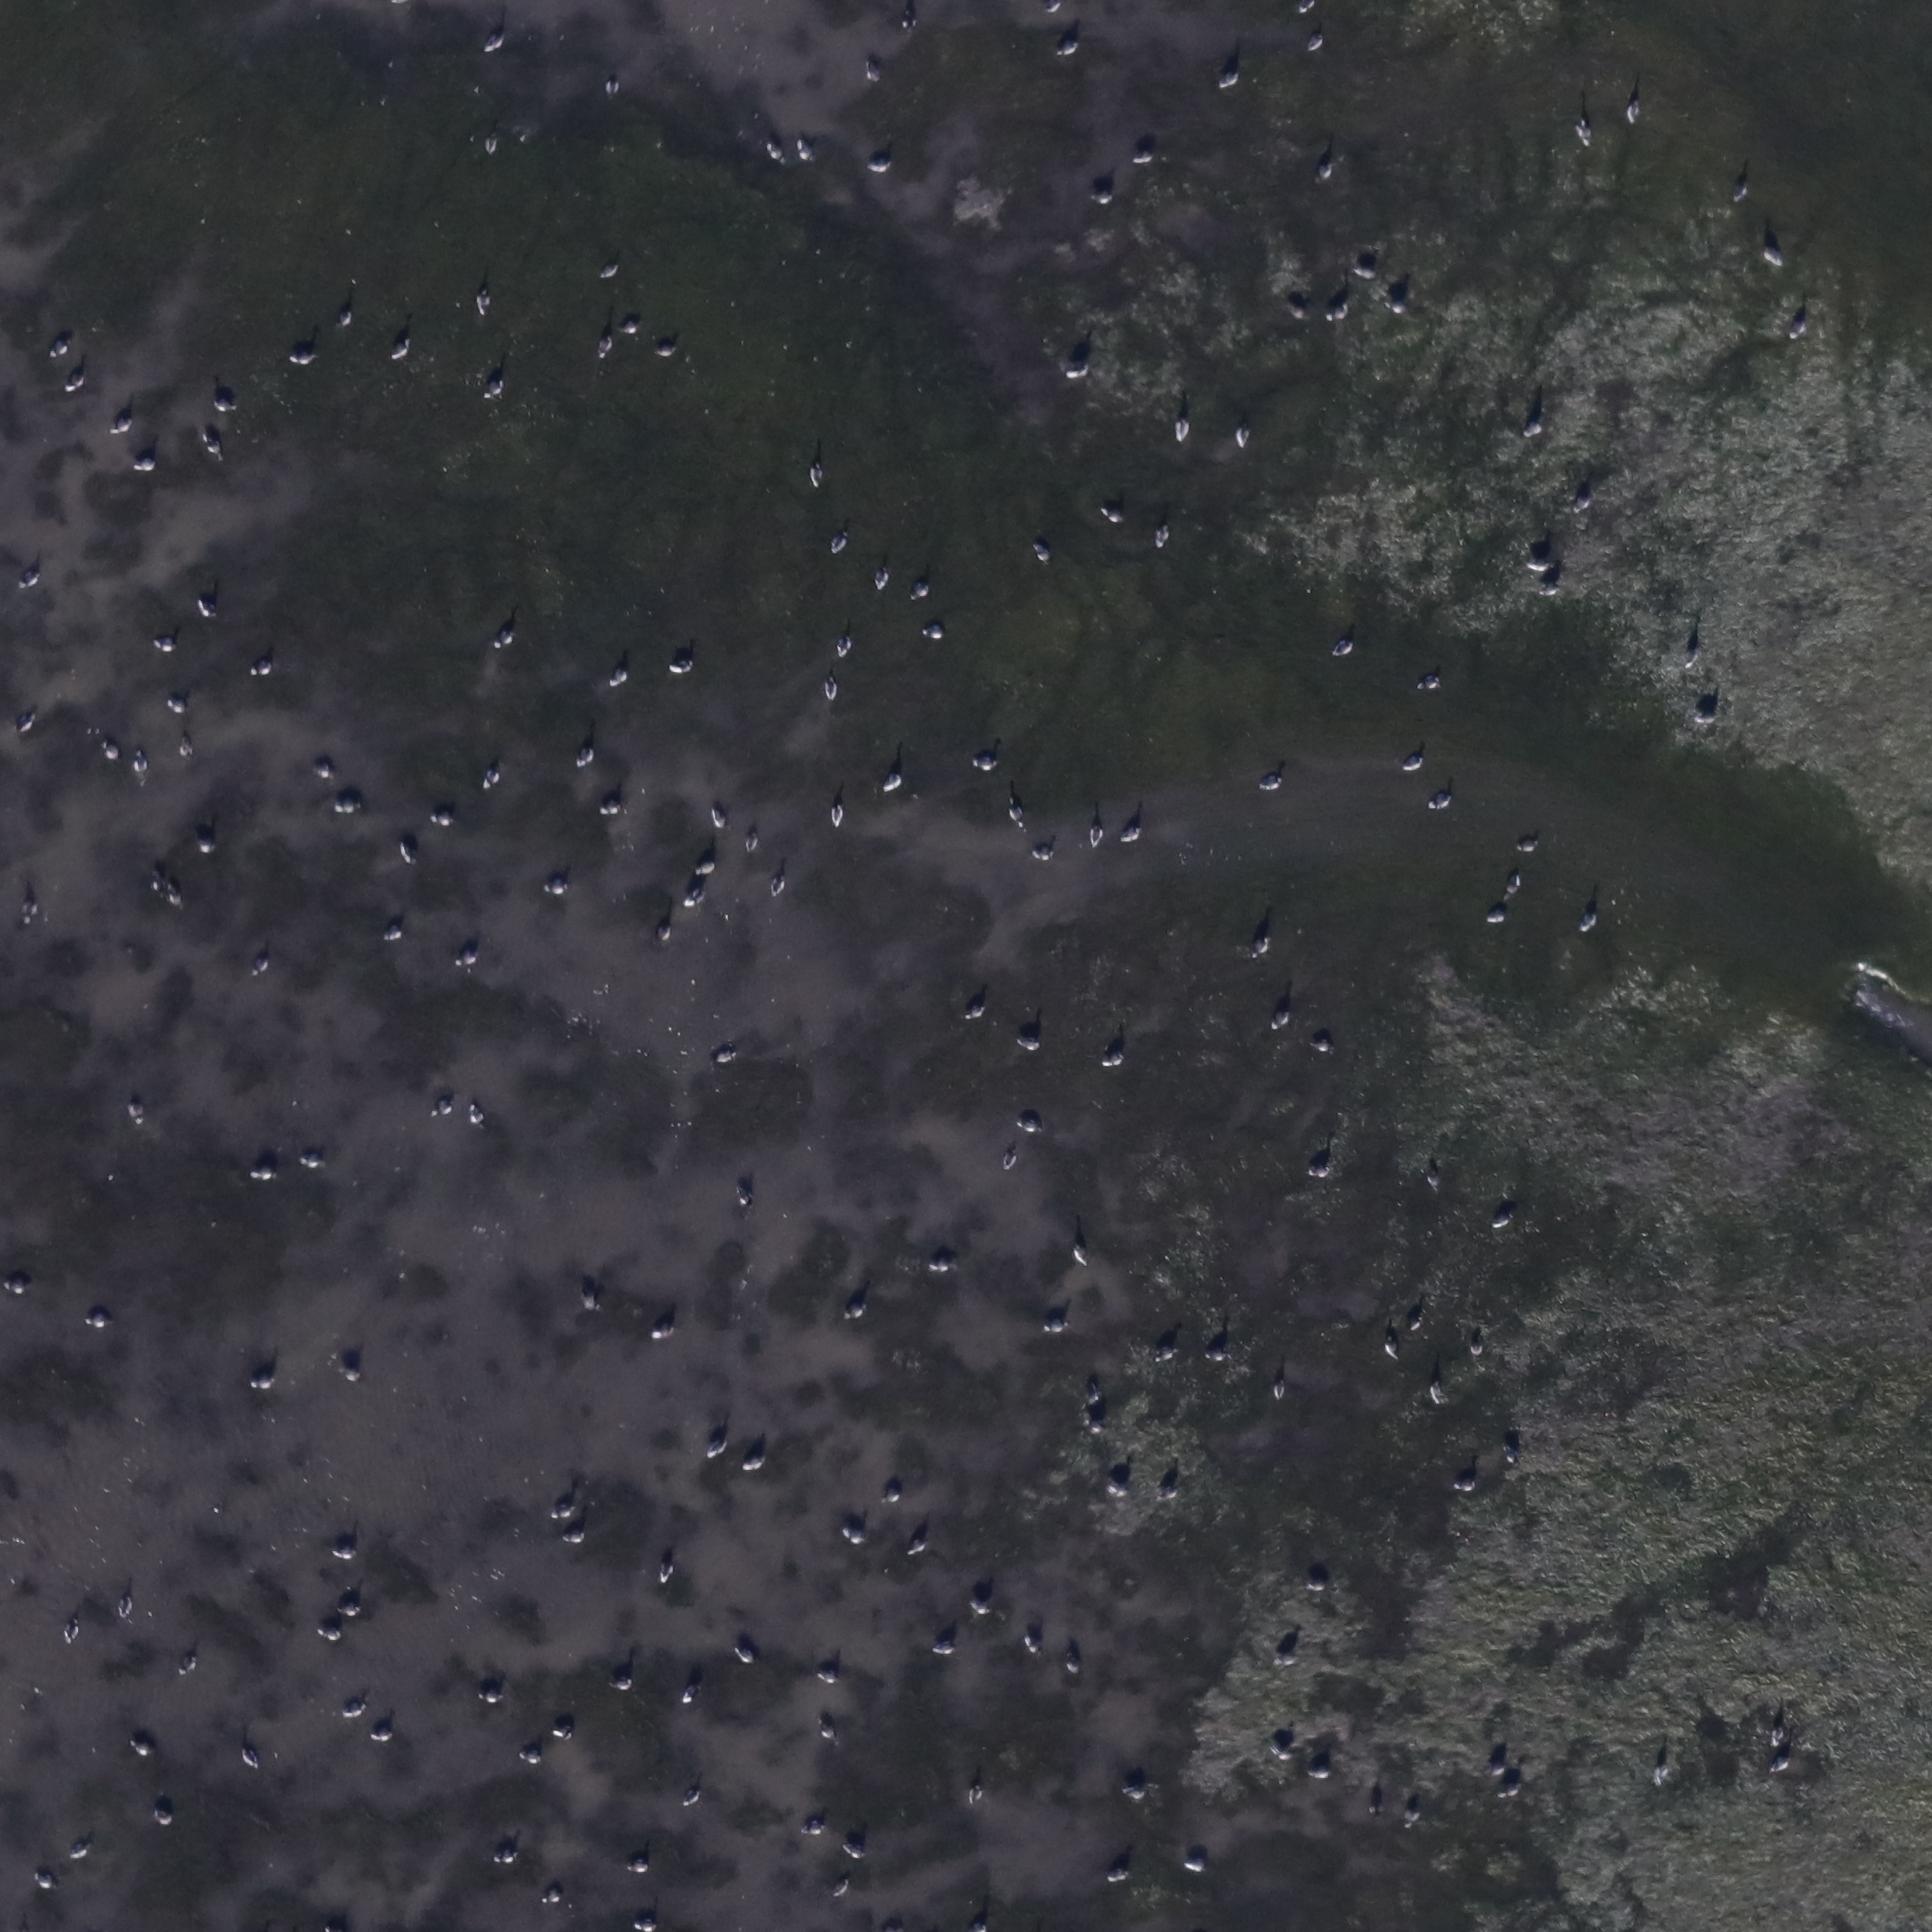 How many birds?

204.